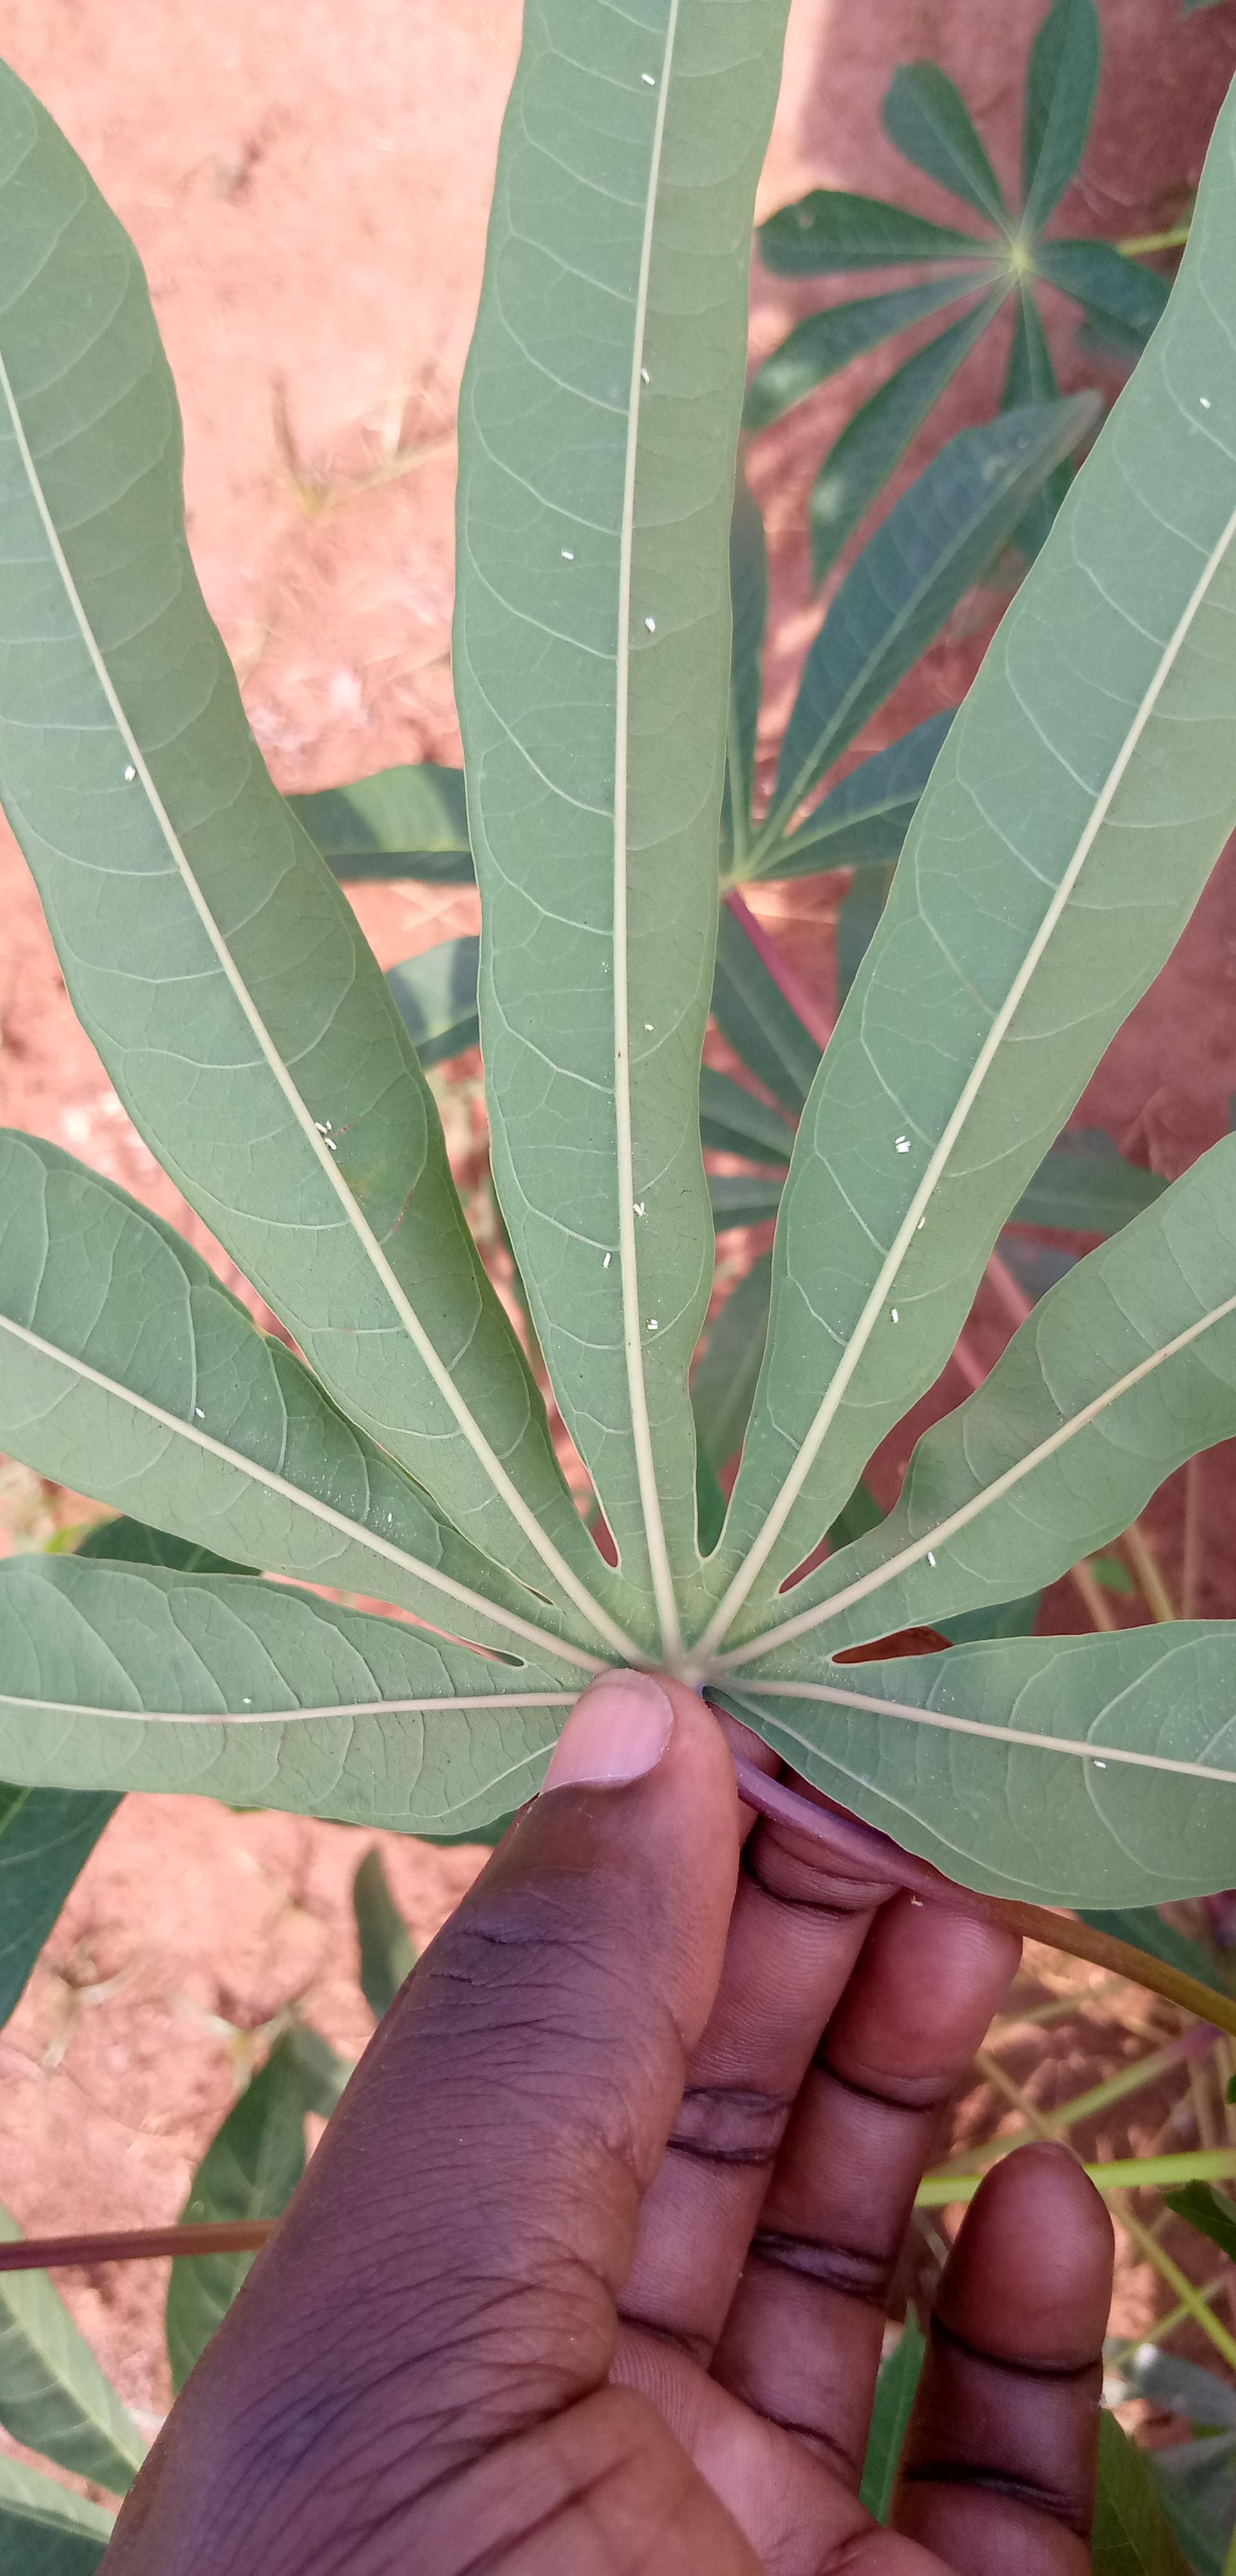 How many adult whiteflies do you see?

25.